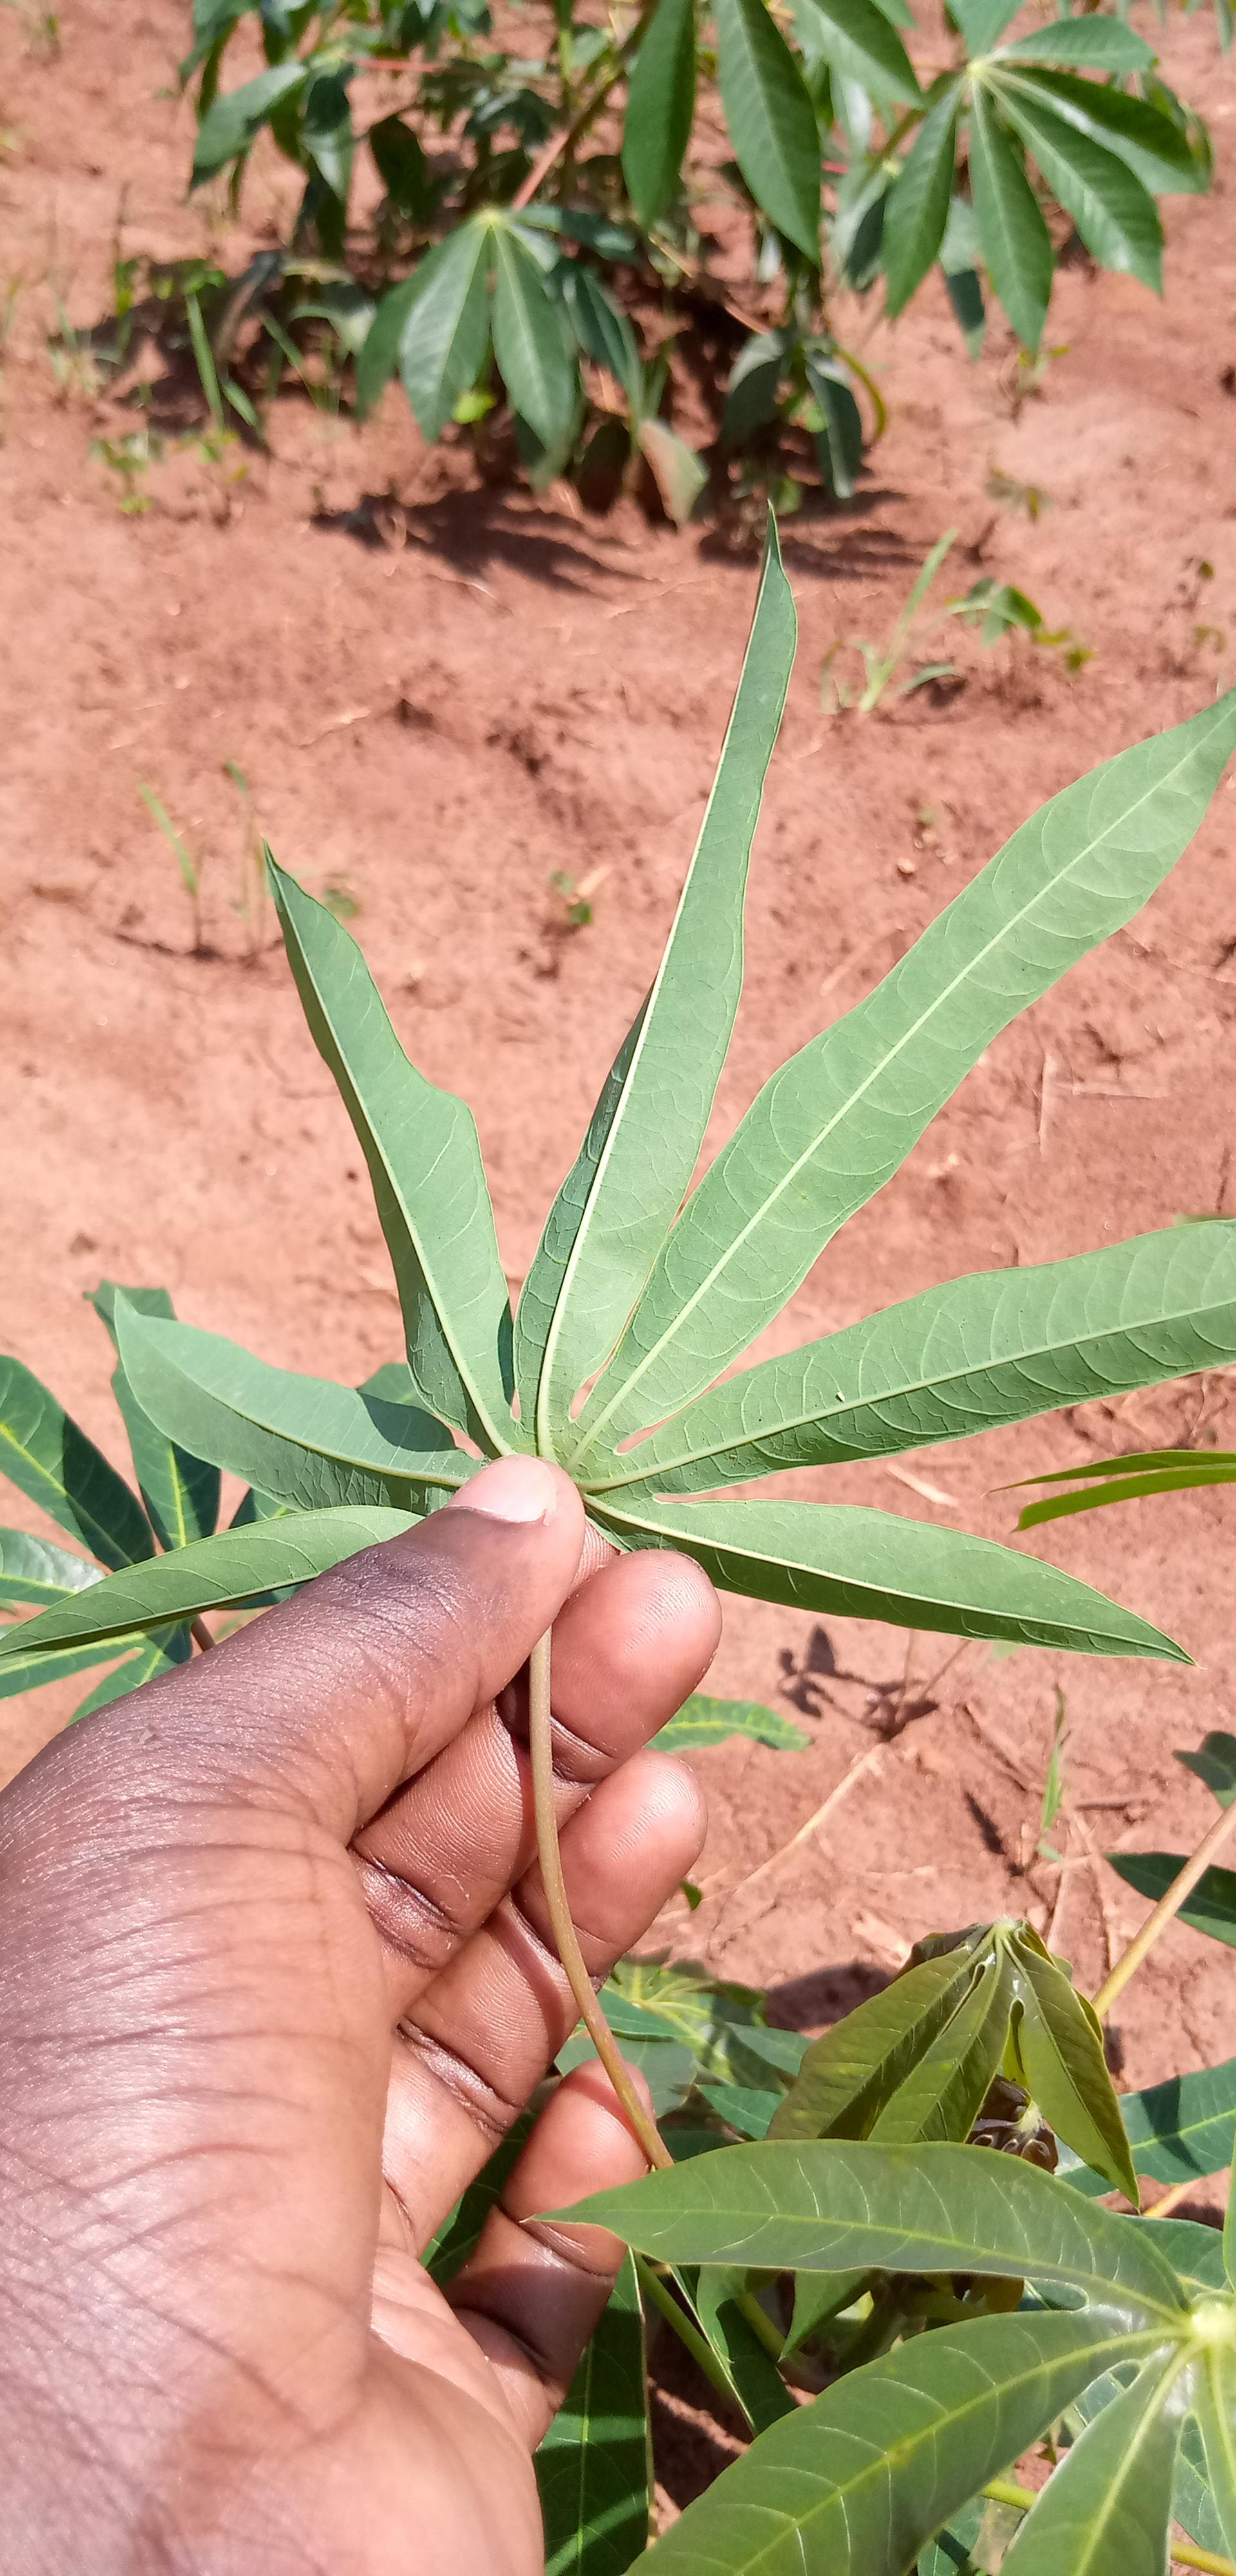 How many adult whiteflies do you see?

1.